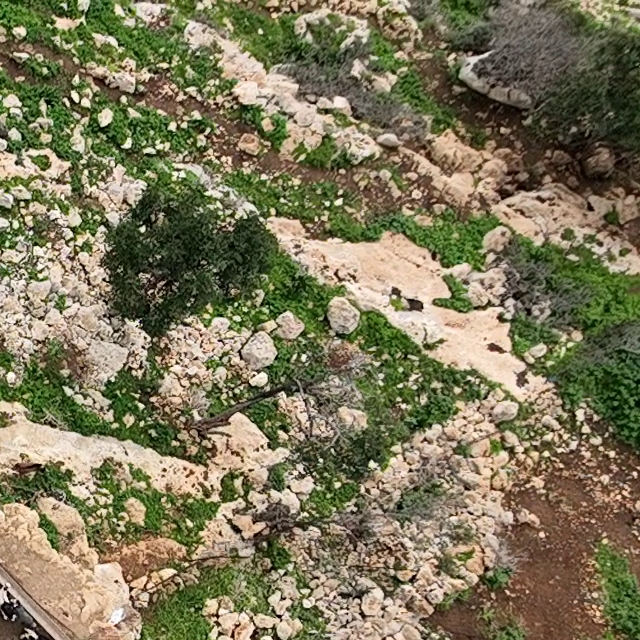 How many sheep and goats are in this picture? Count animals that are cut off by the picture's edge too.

3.